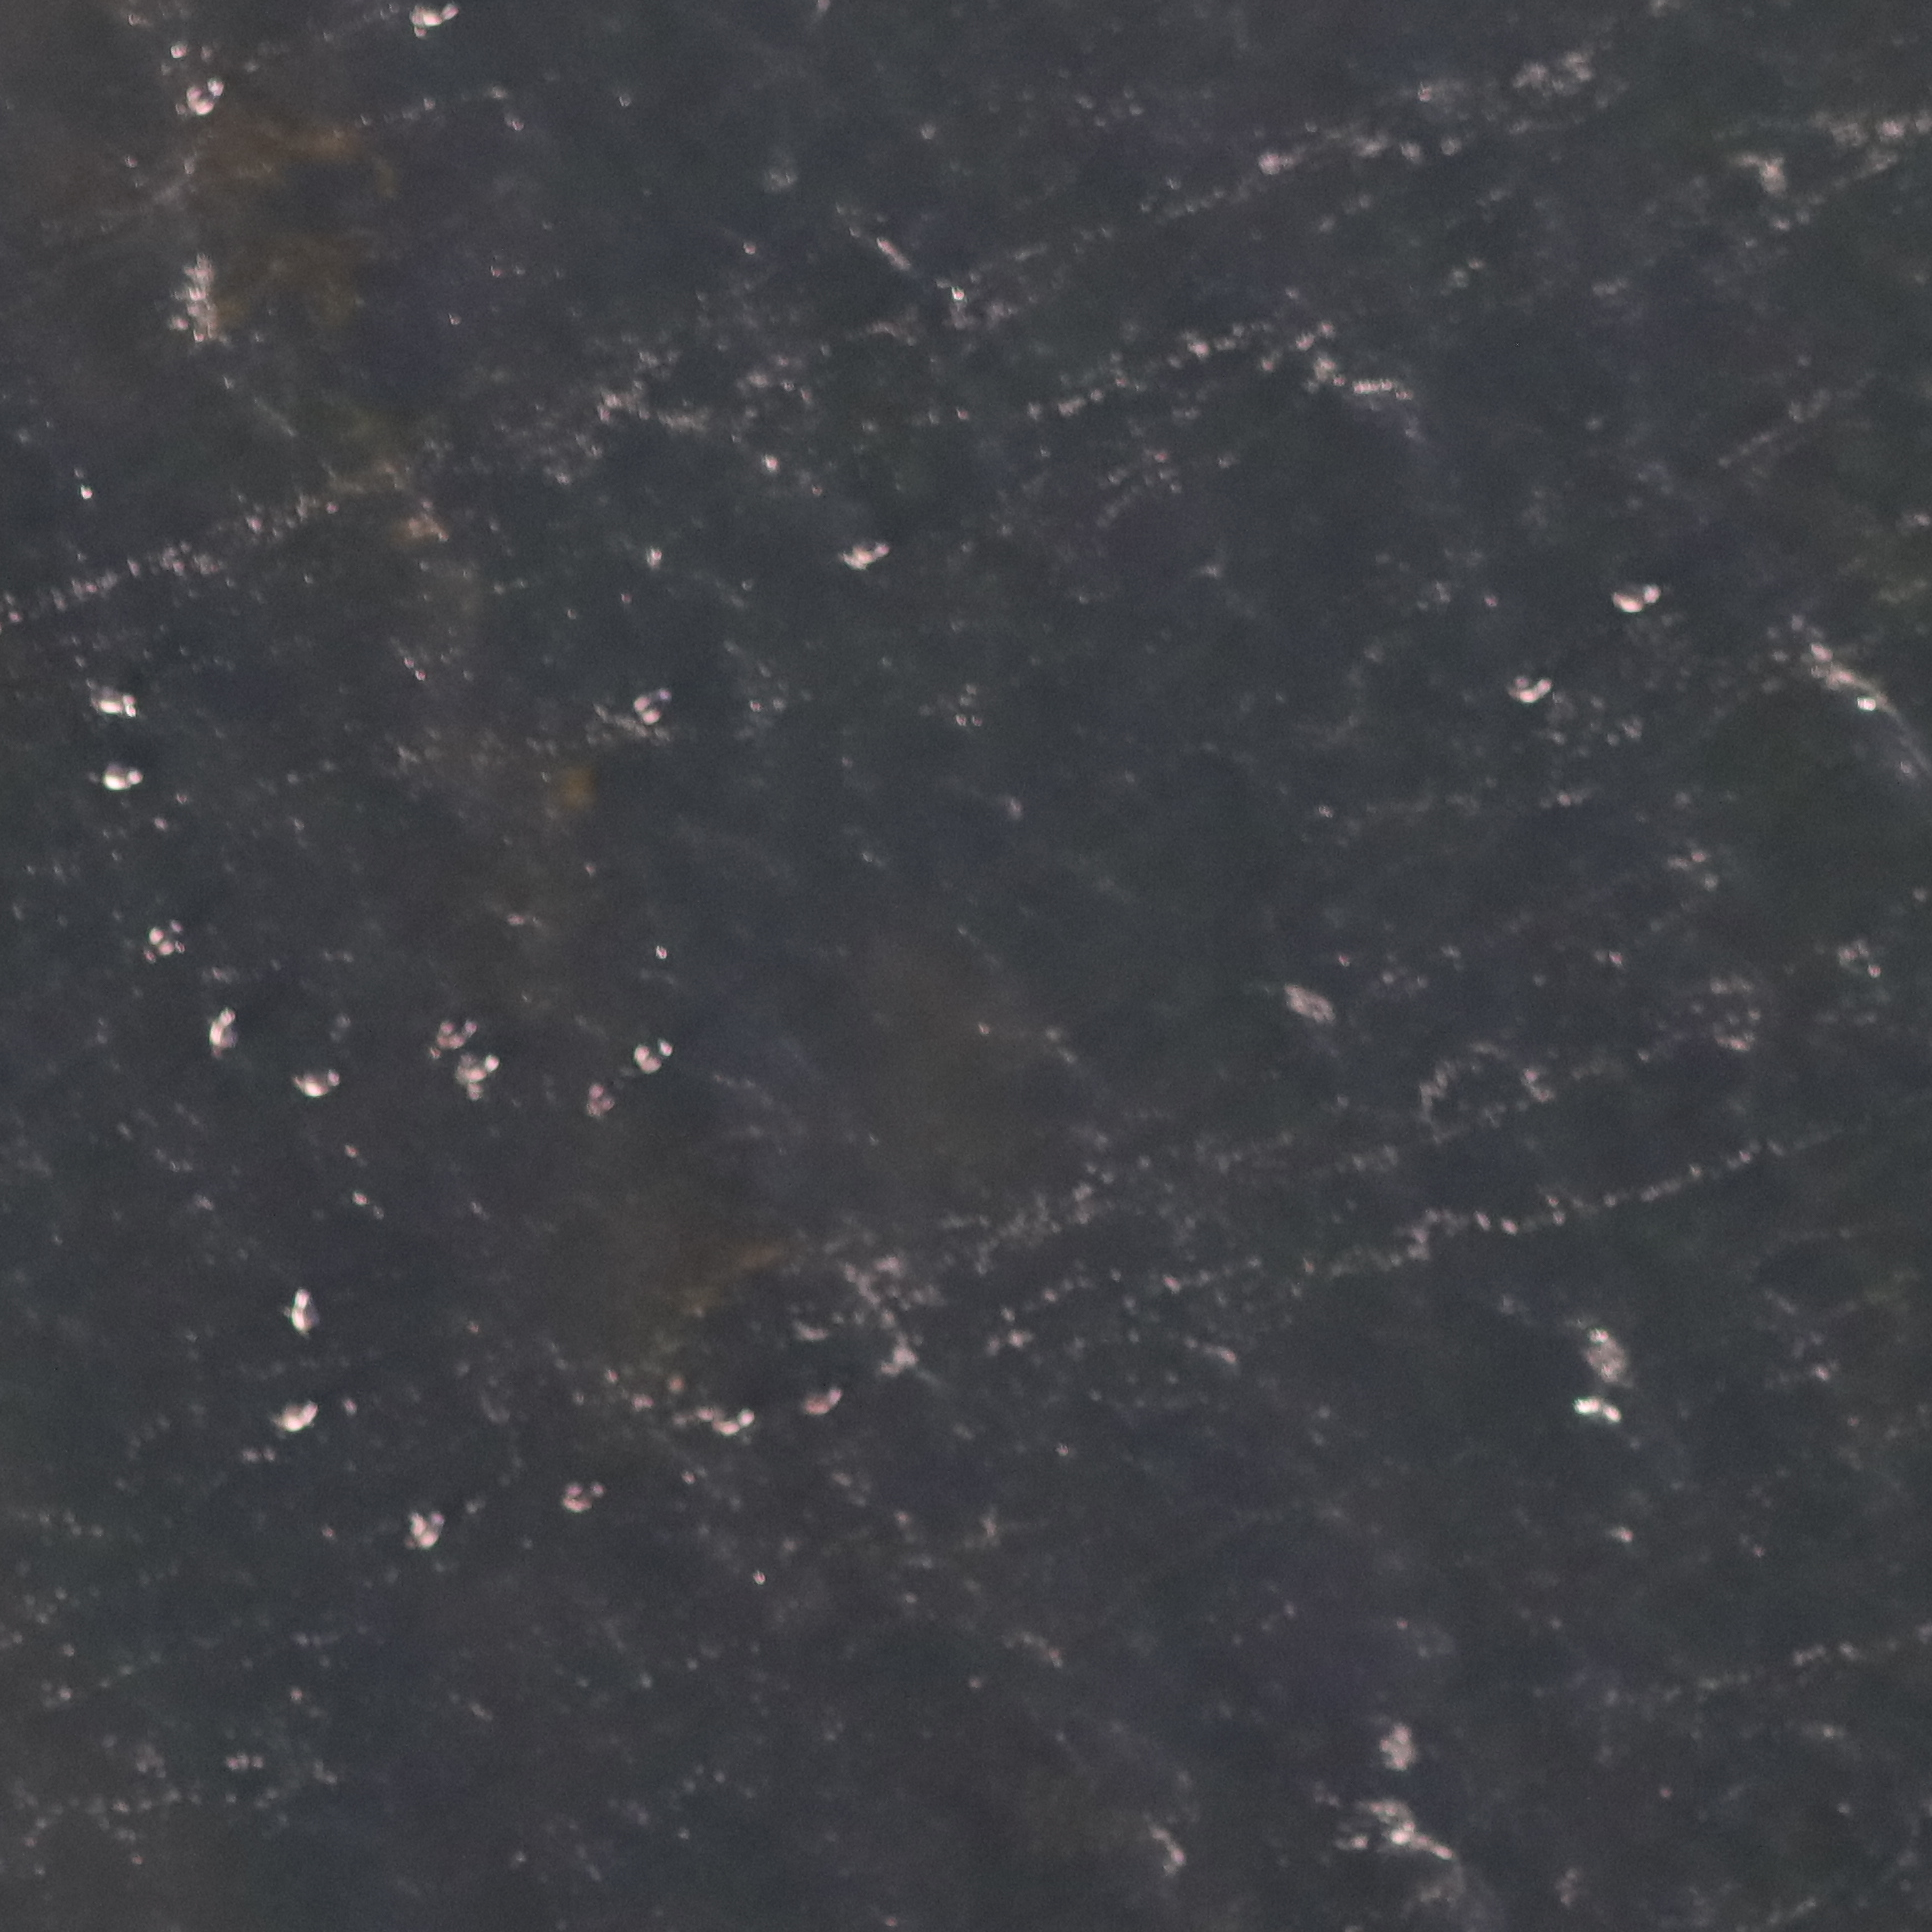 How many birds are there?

22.